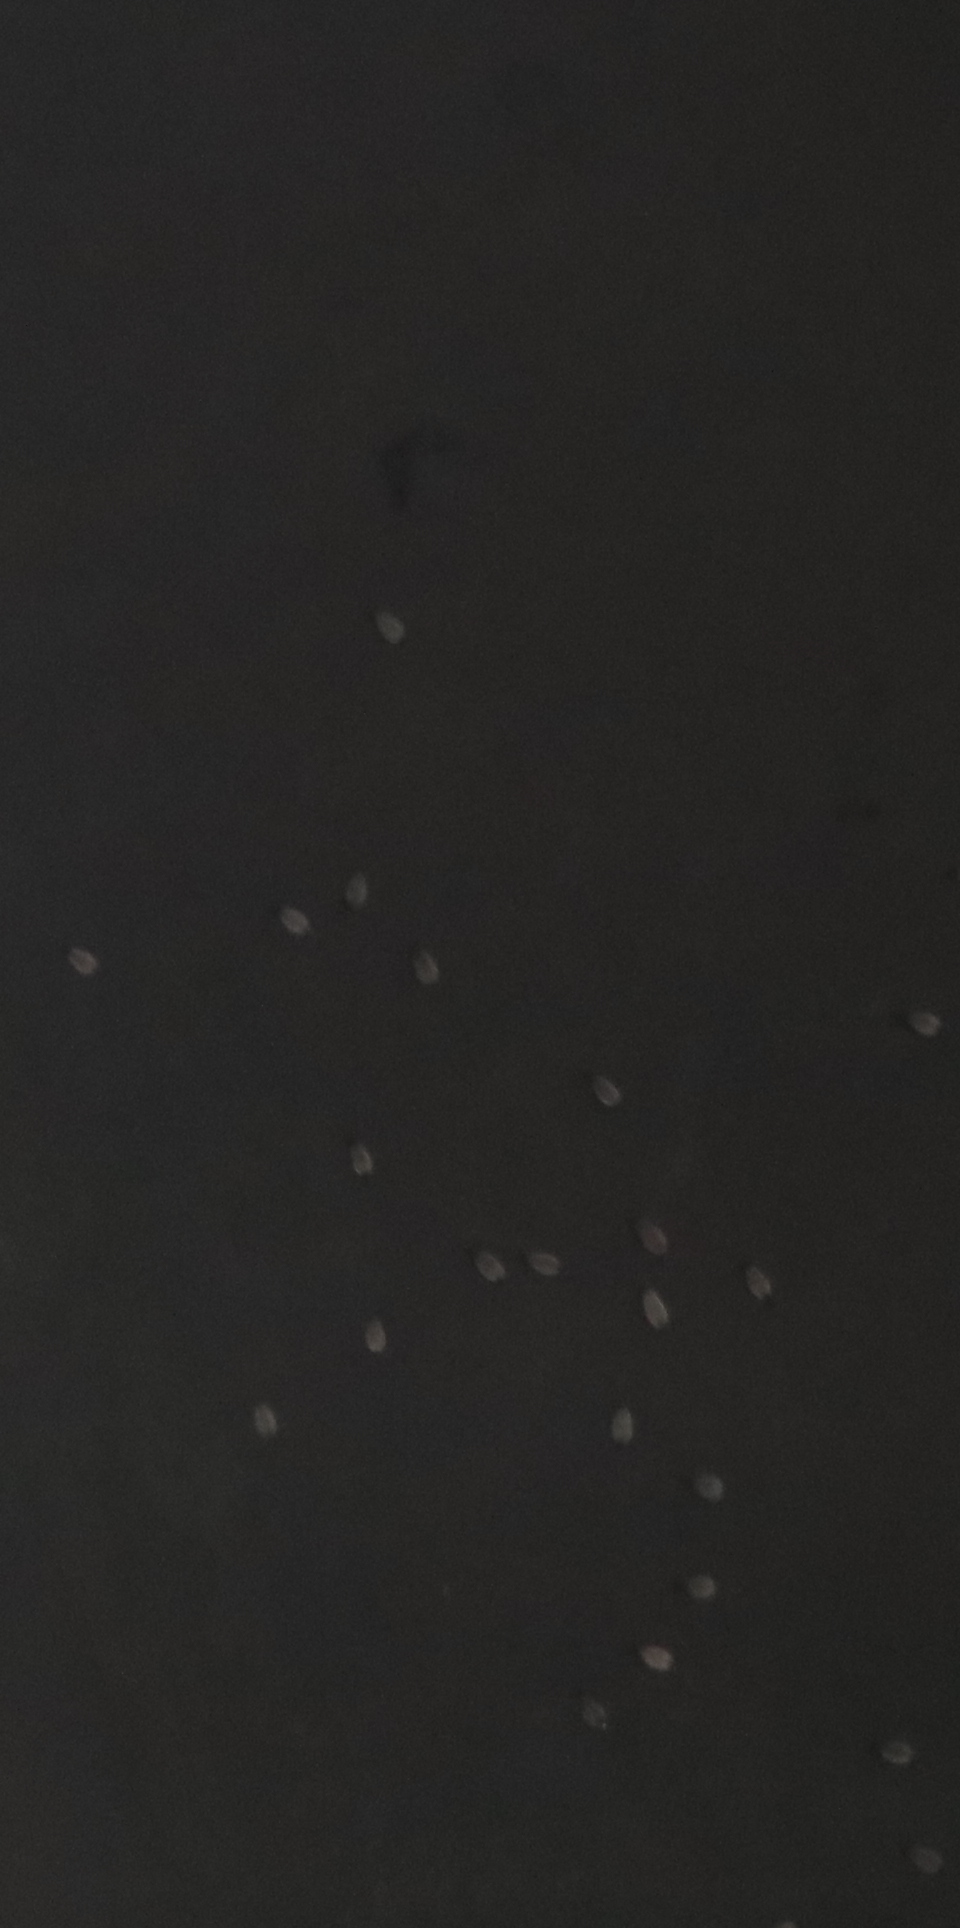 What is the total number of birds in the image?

22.